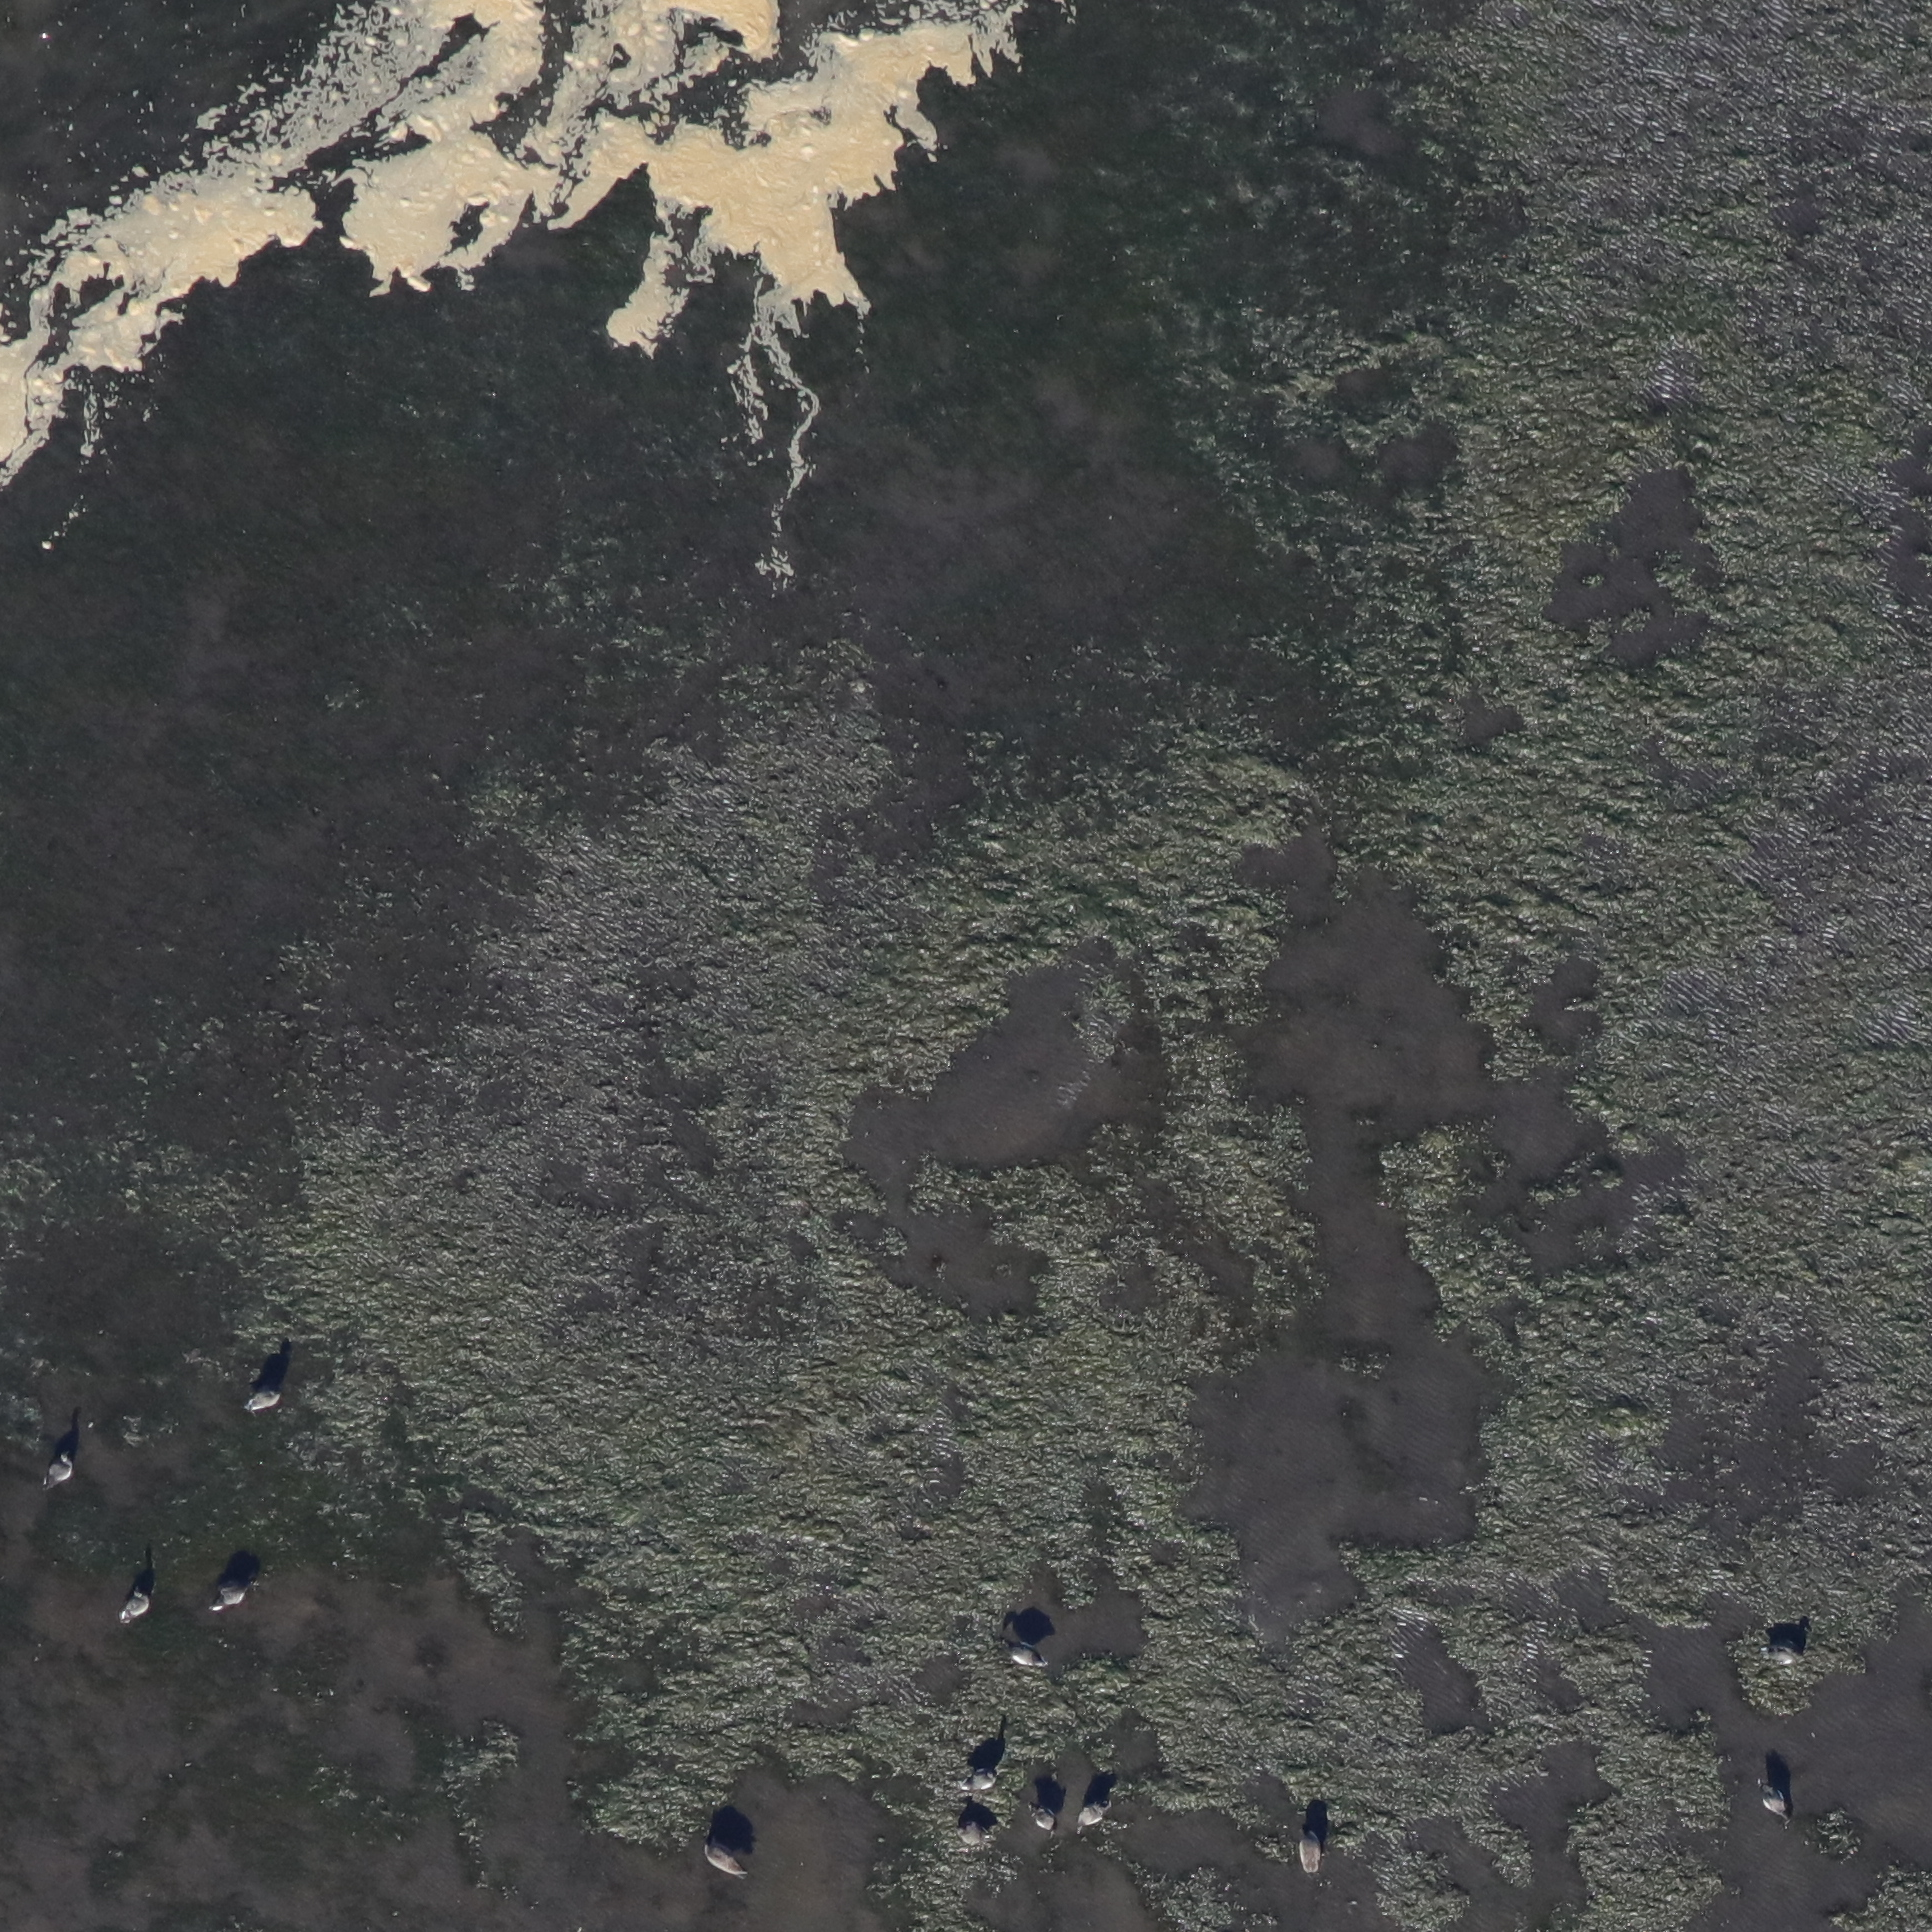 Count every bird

13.